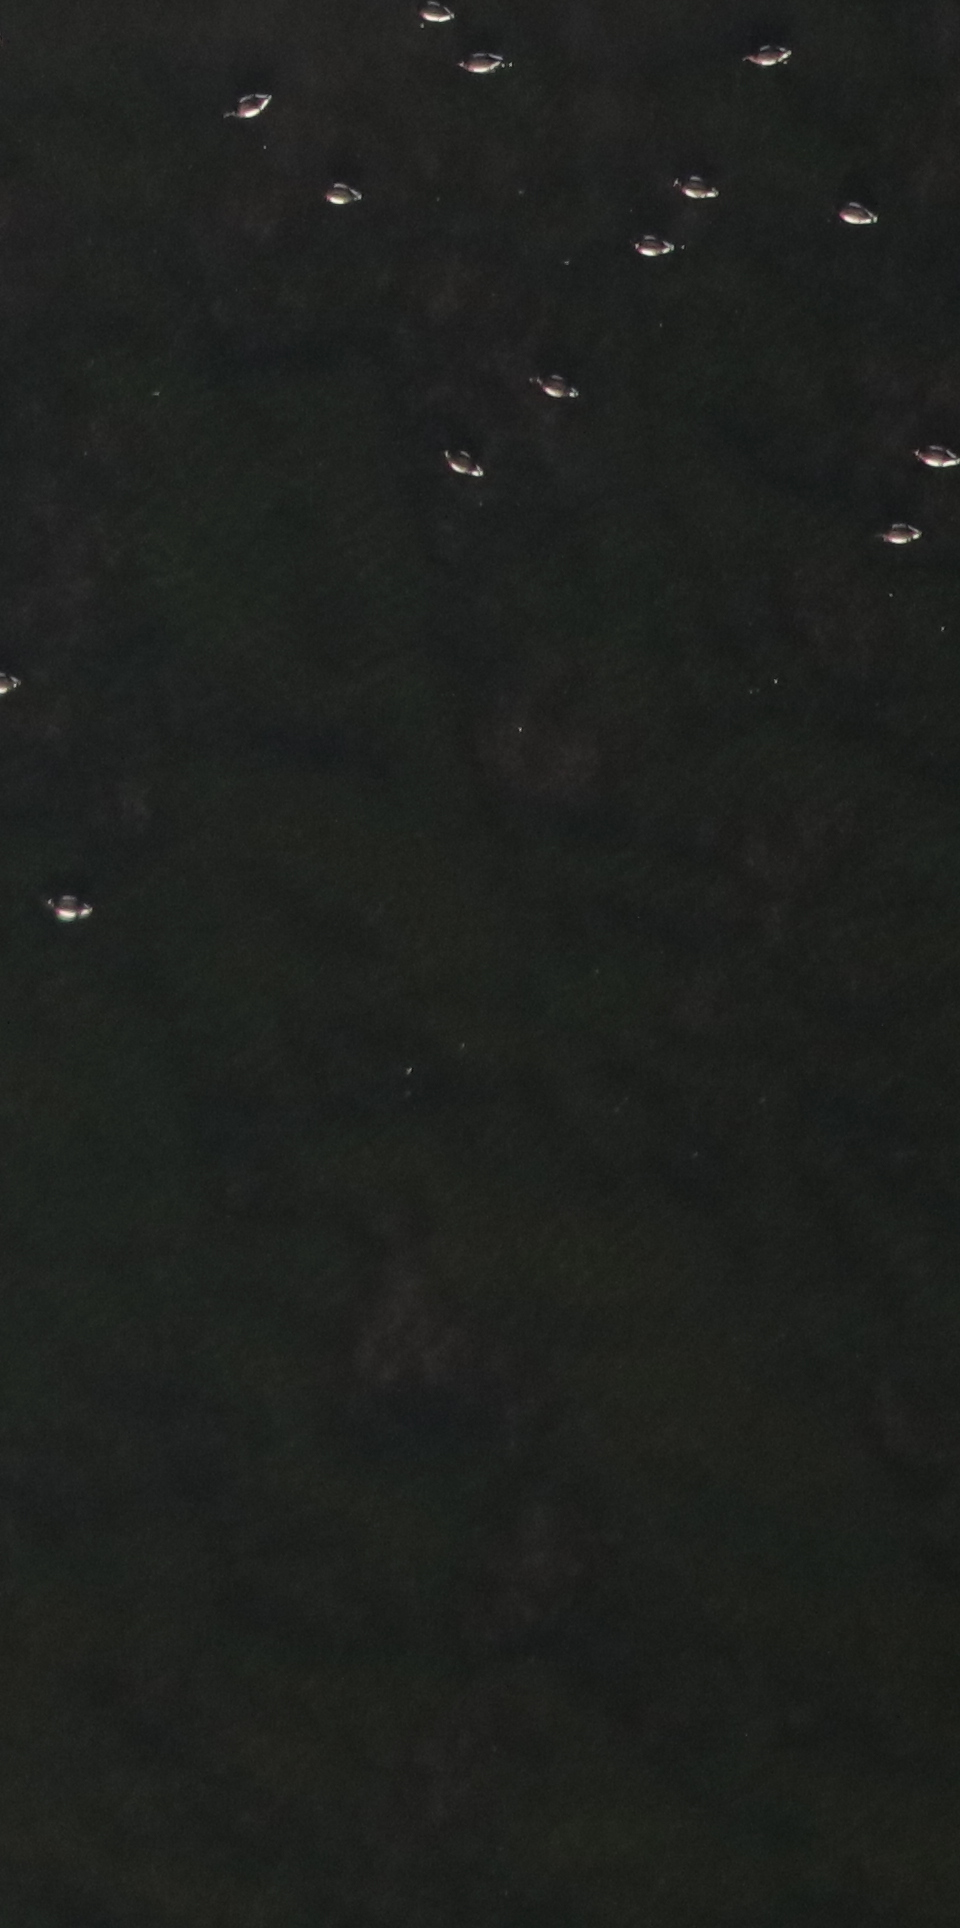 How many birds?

13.